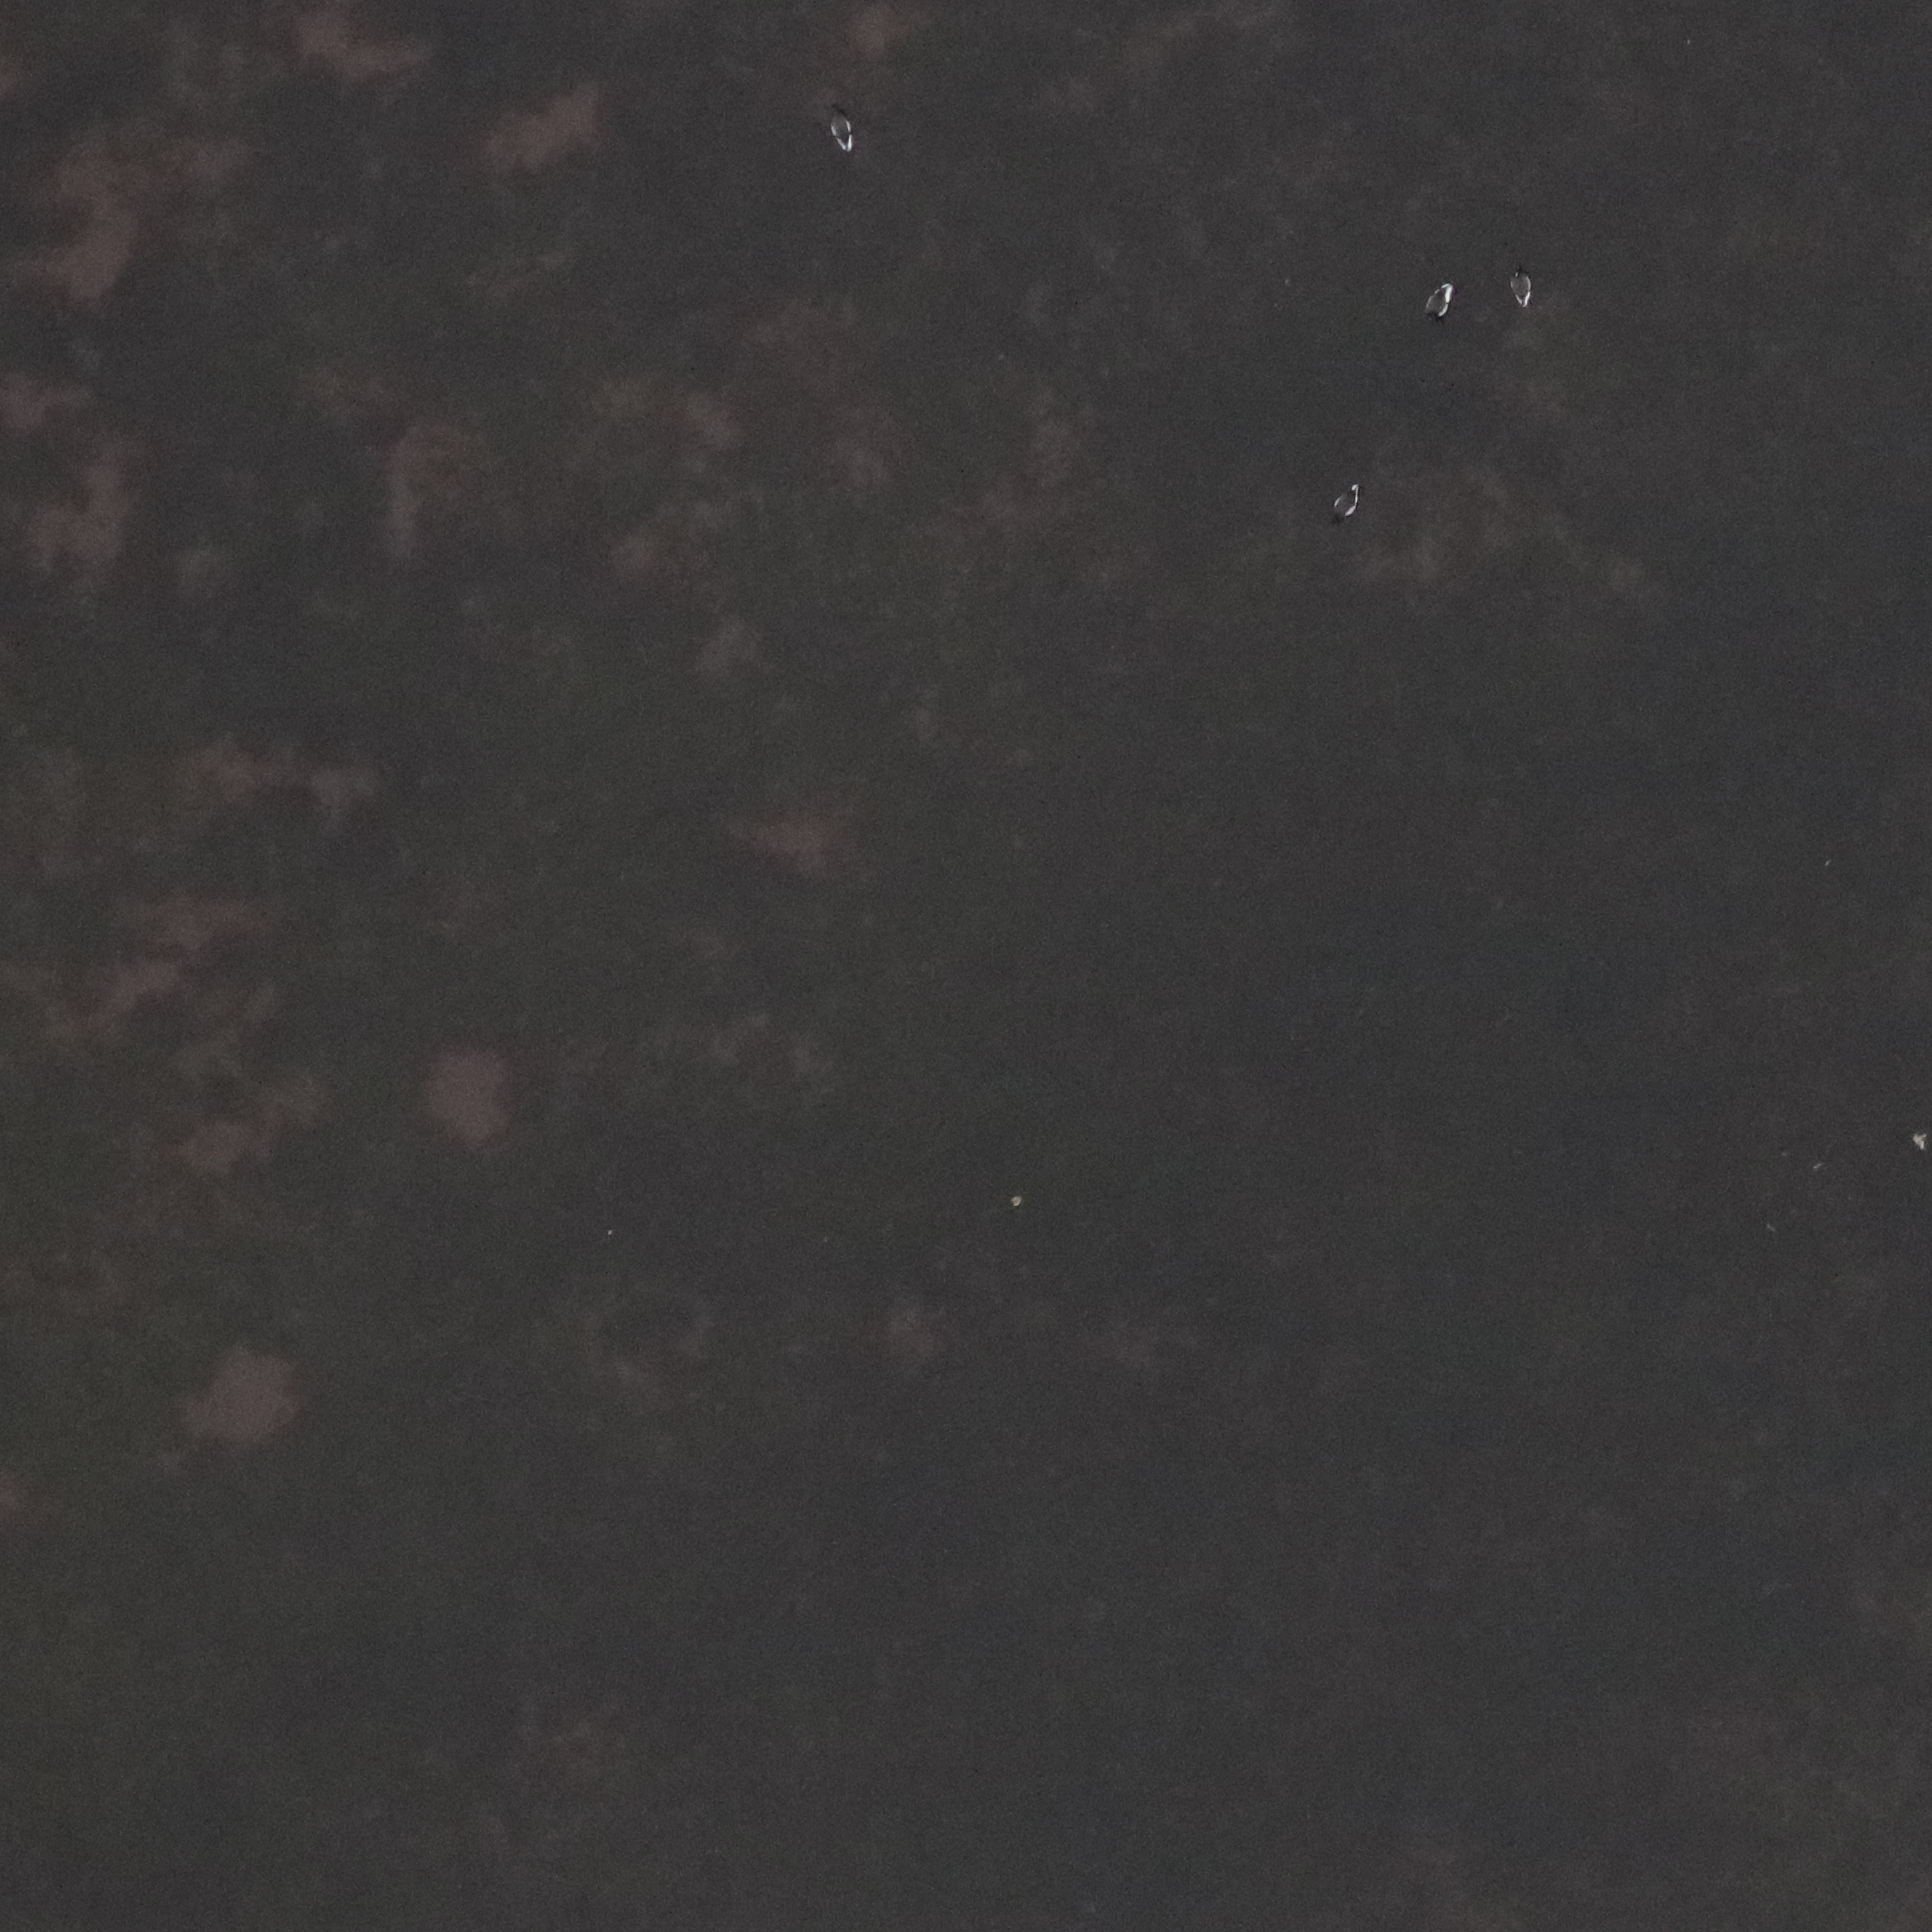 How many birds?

4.